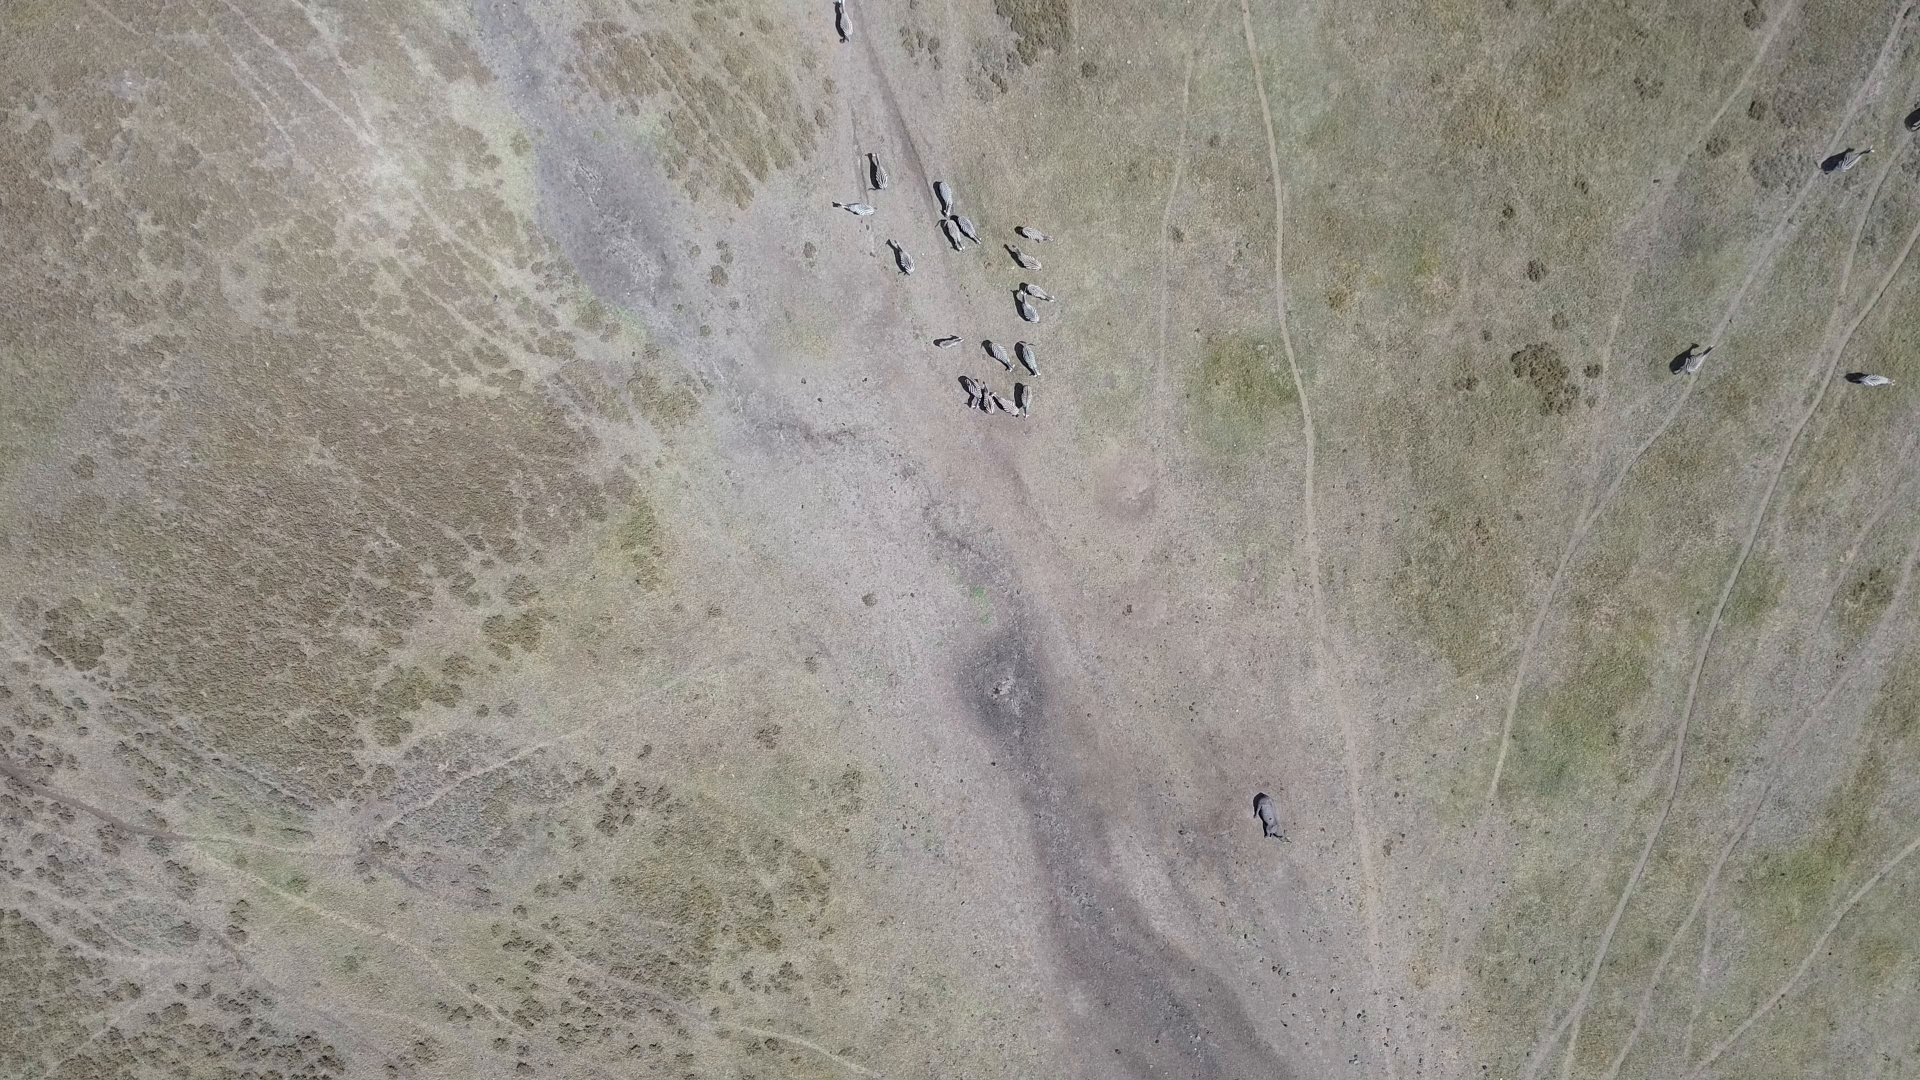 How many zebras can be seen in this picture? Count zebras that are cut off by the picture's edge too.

21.